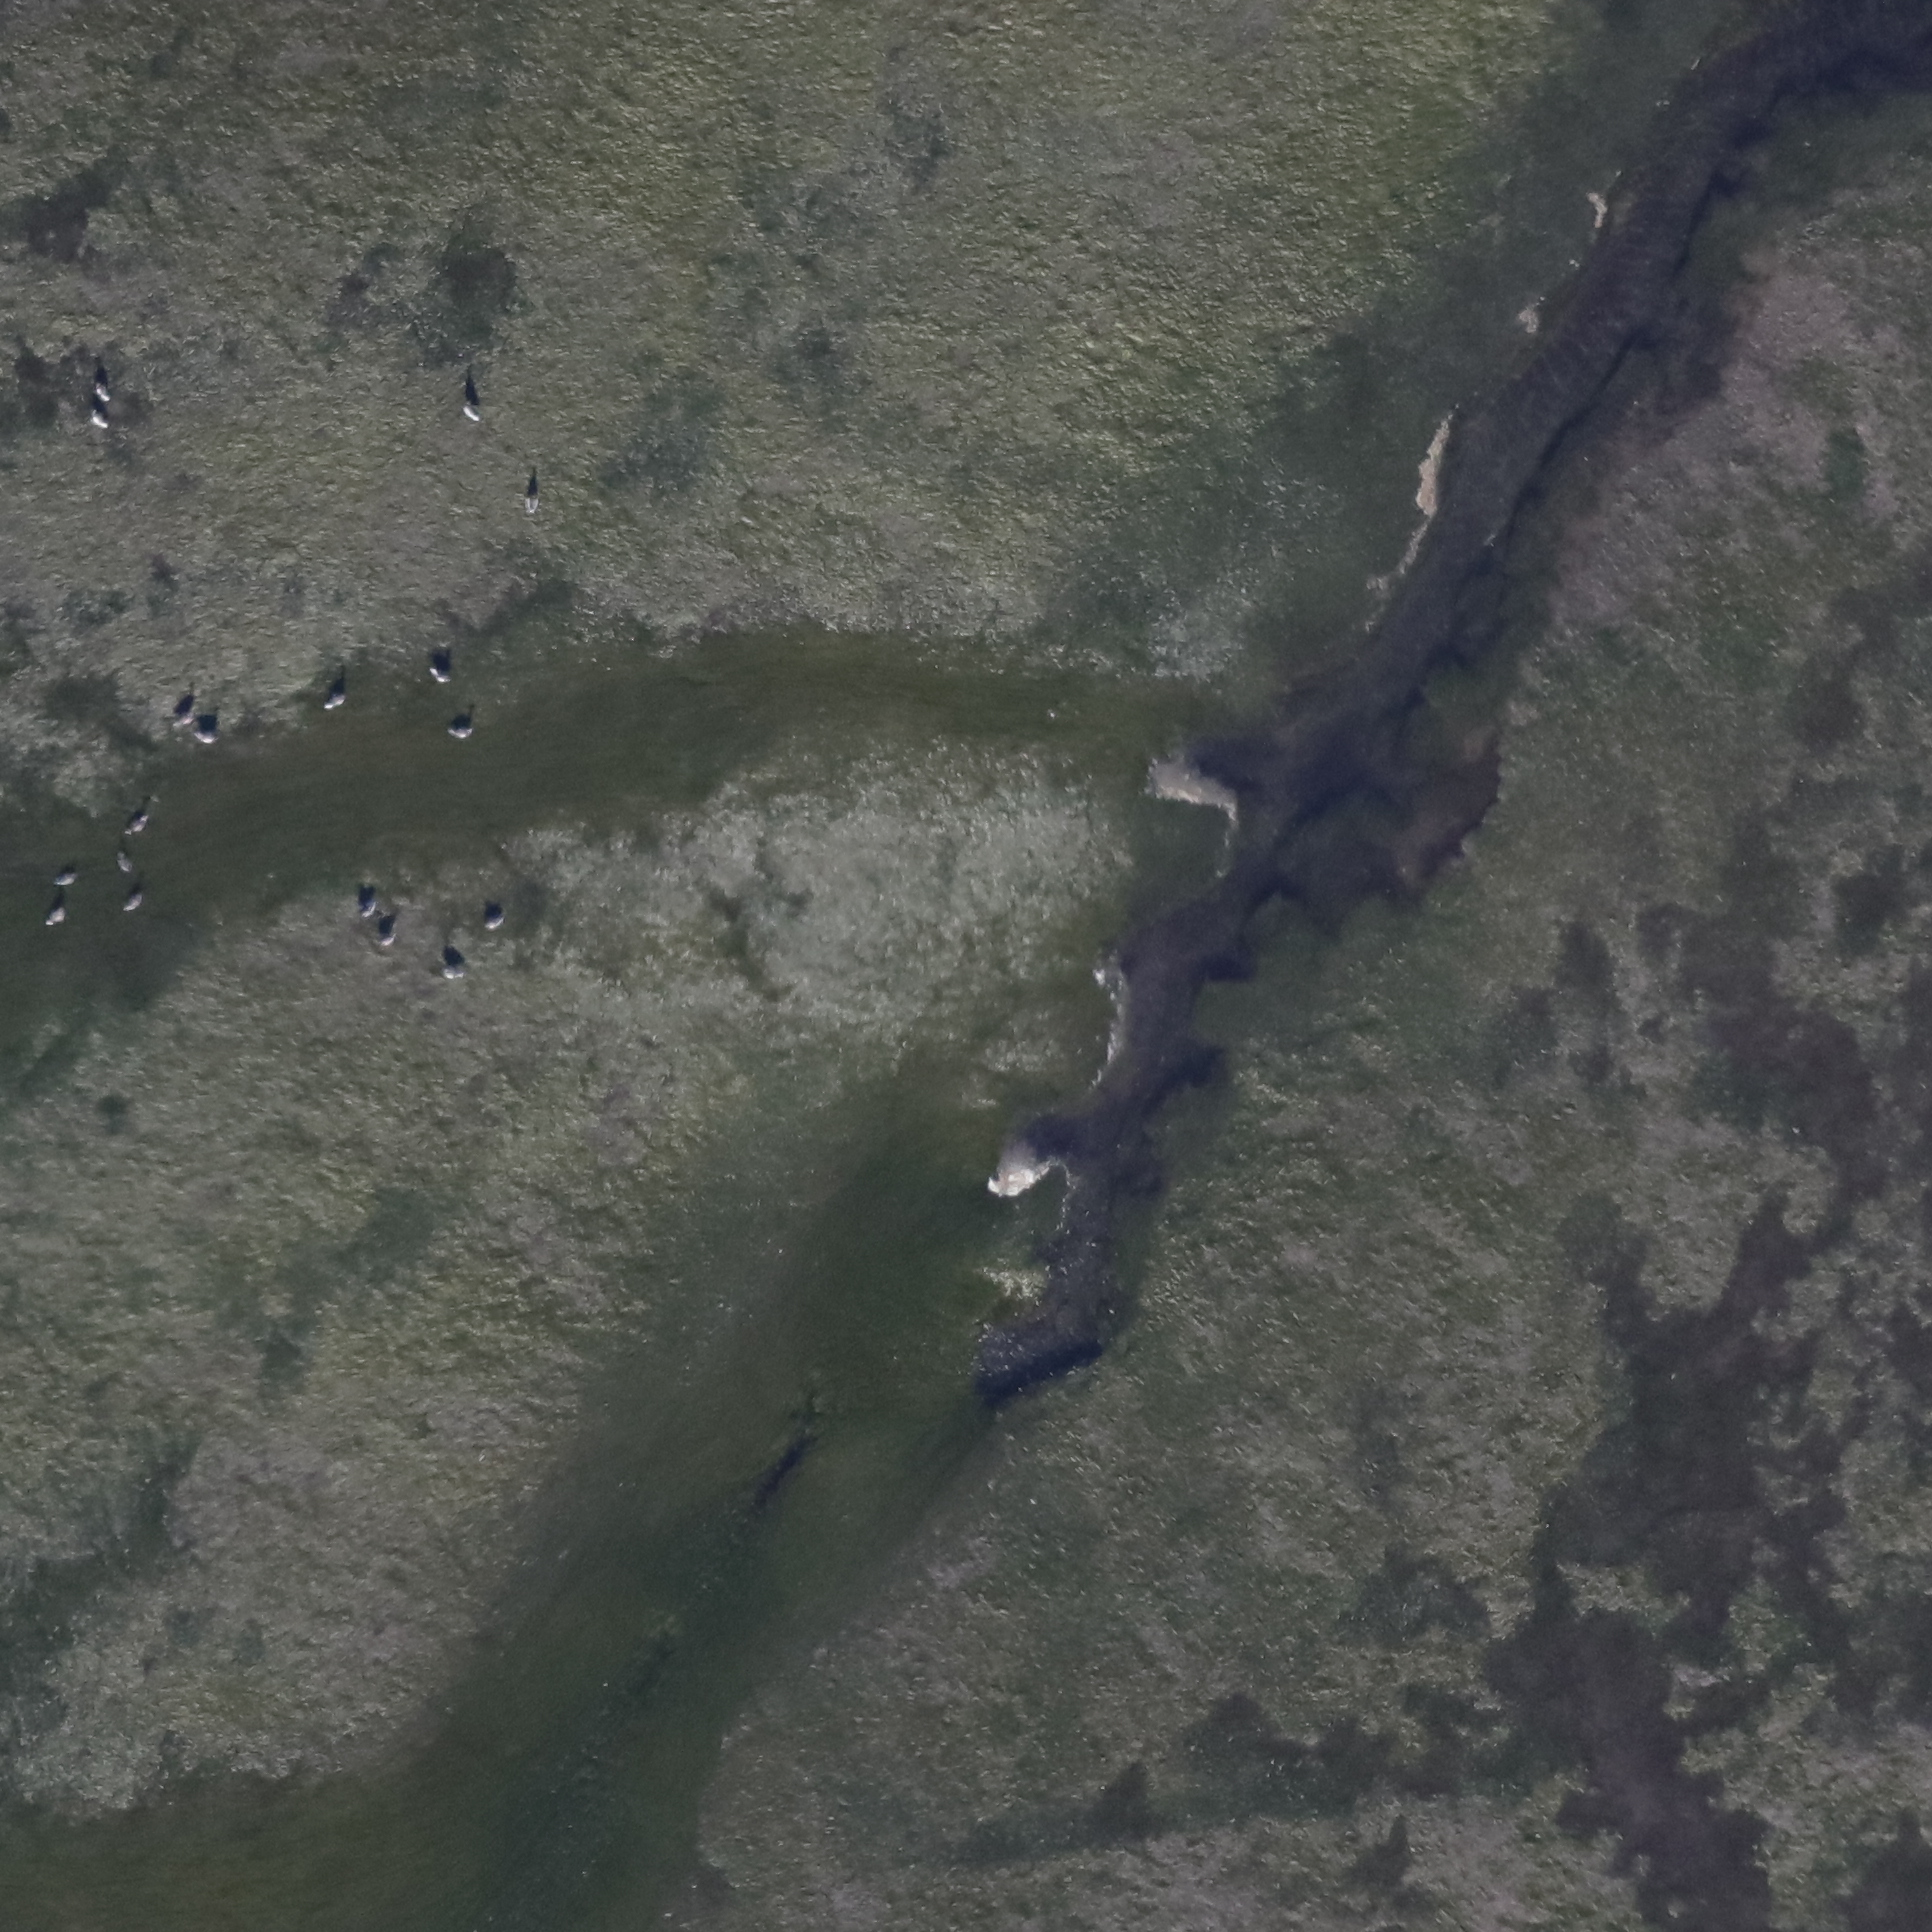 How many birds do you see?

18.